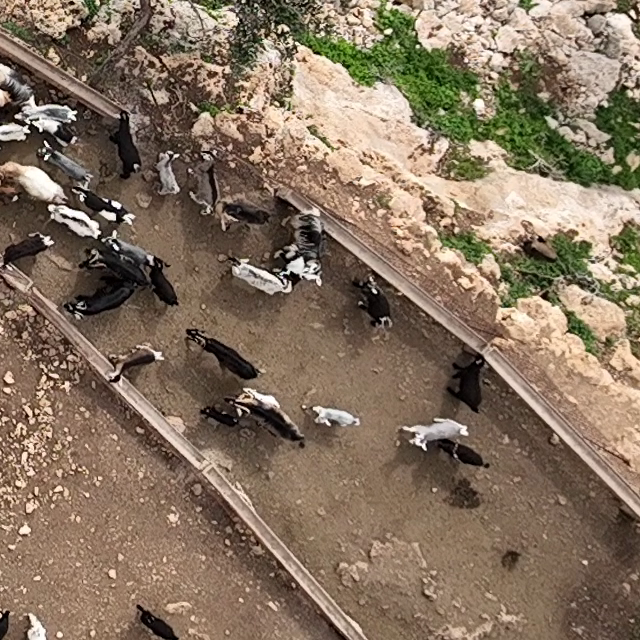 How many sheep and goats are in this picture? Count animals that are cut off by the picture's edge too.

33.